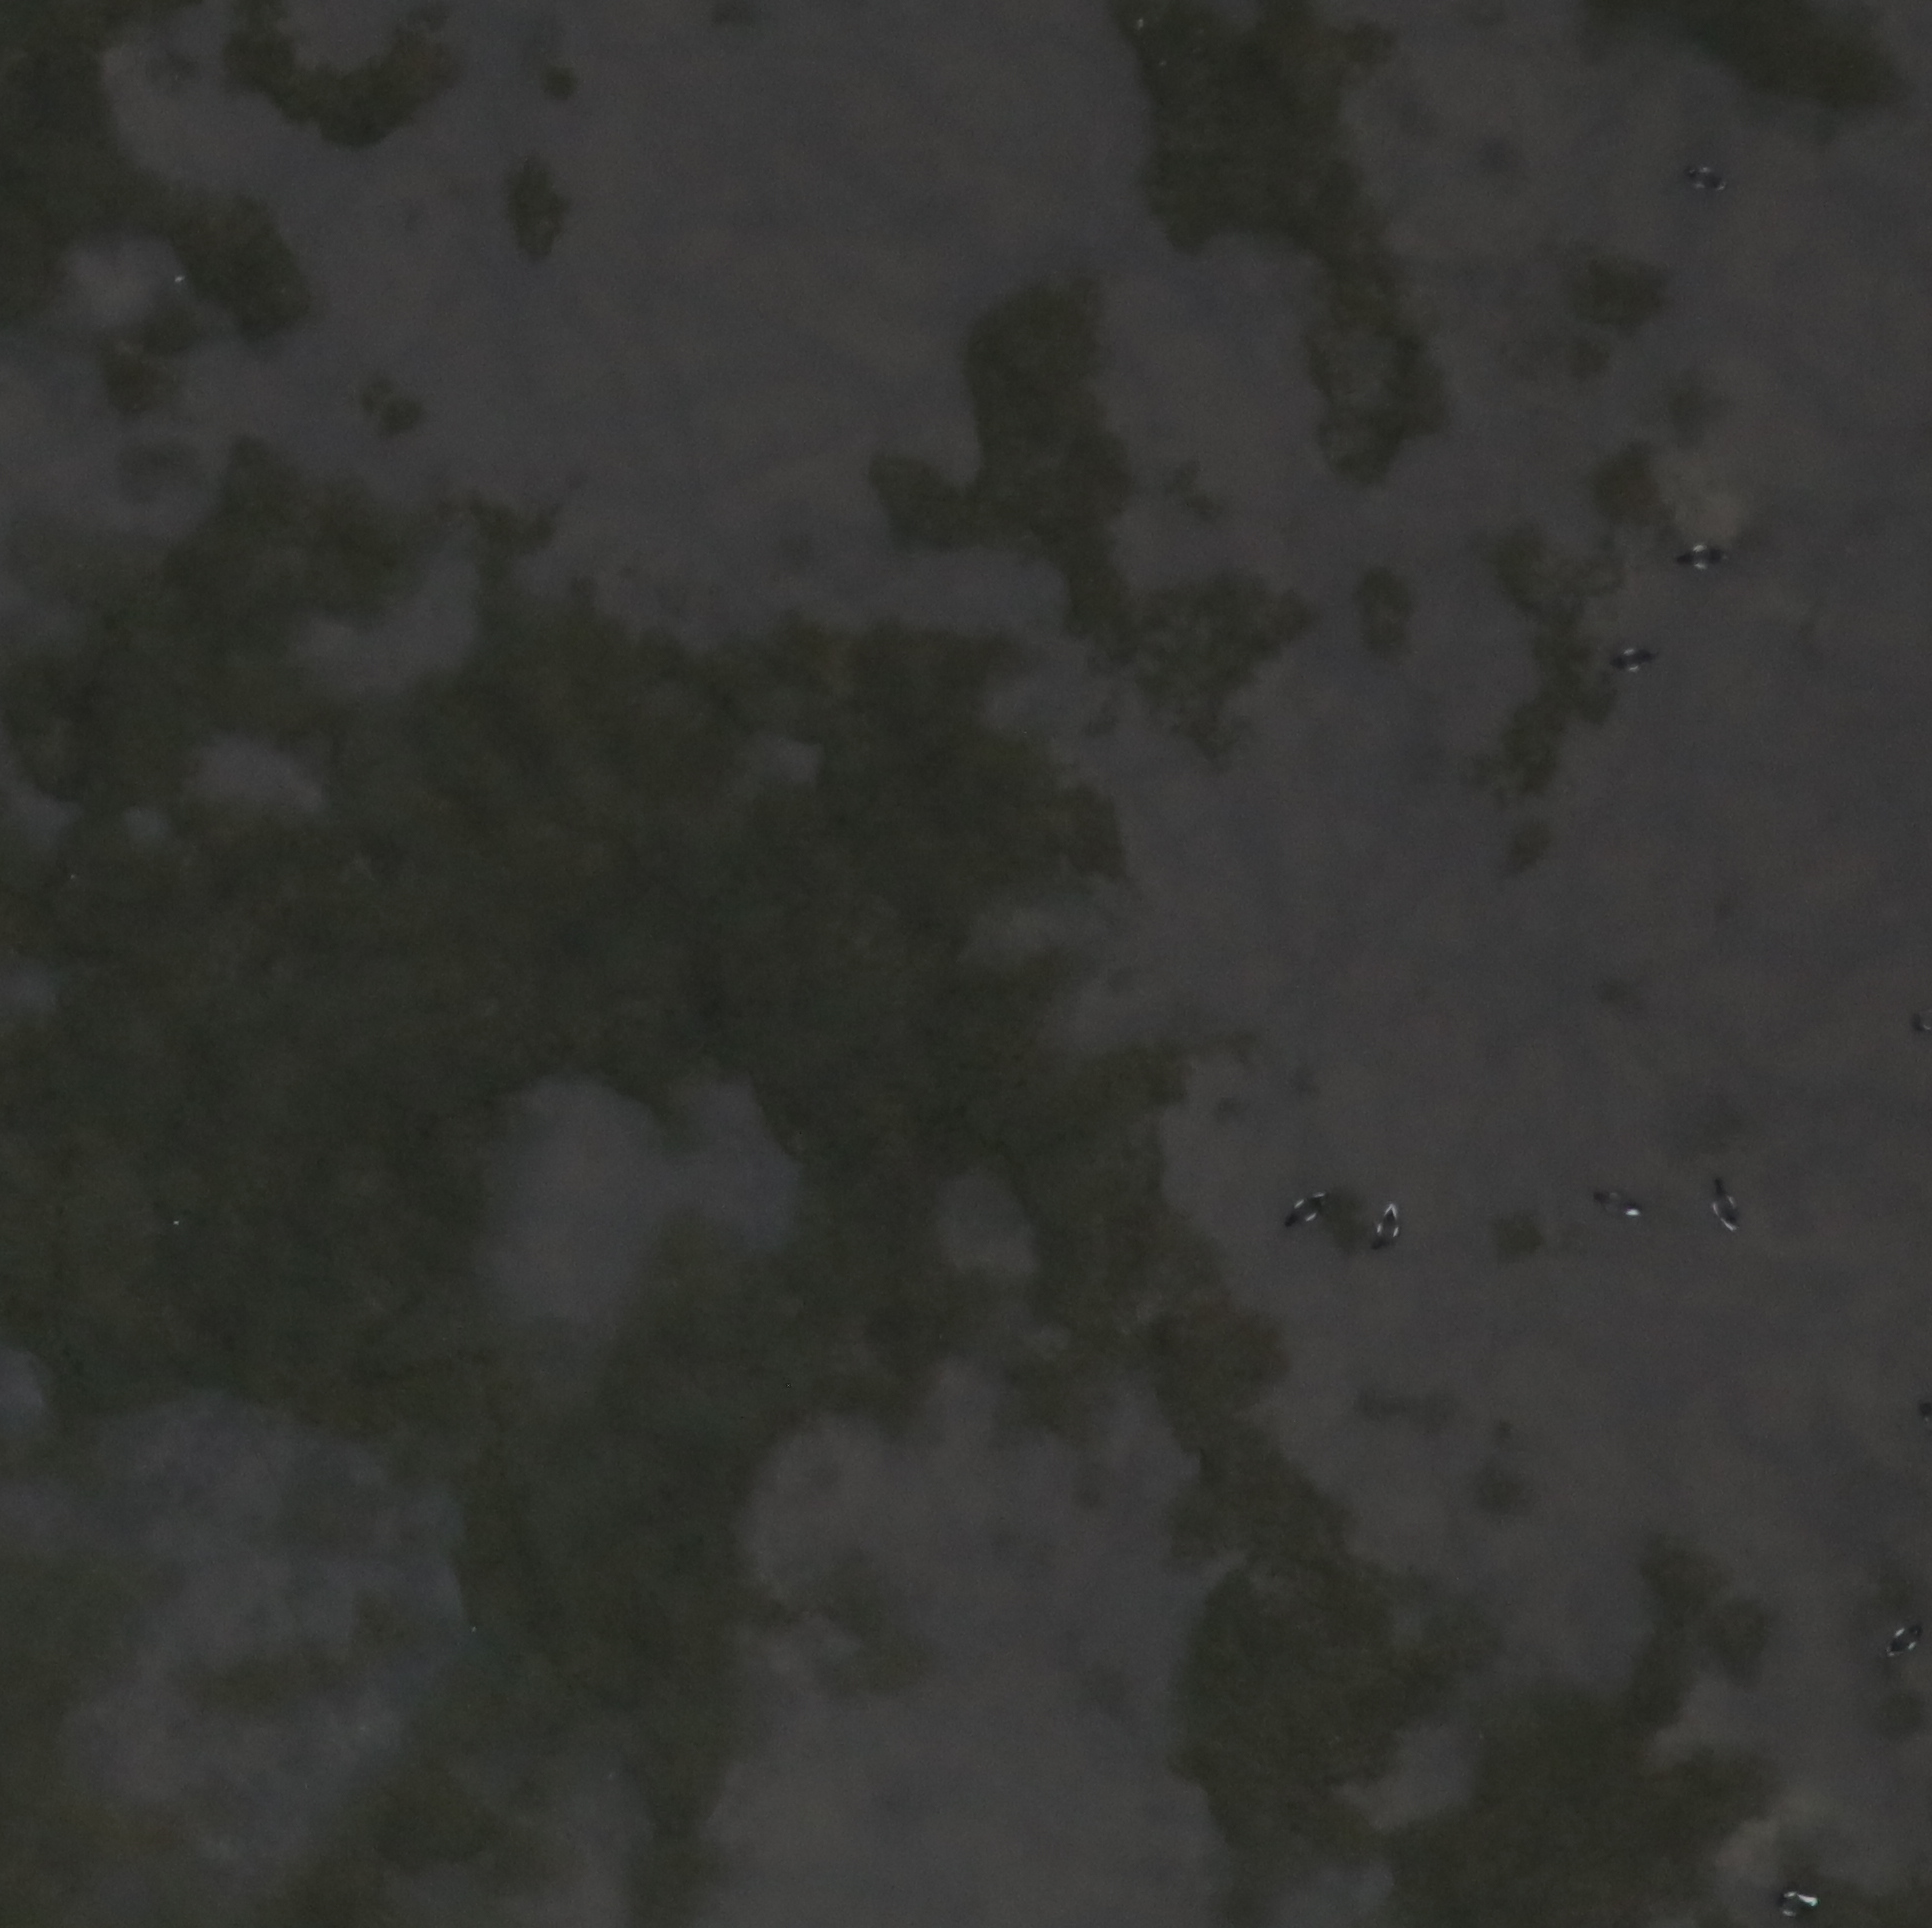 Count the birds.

10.